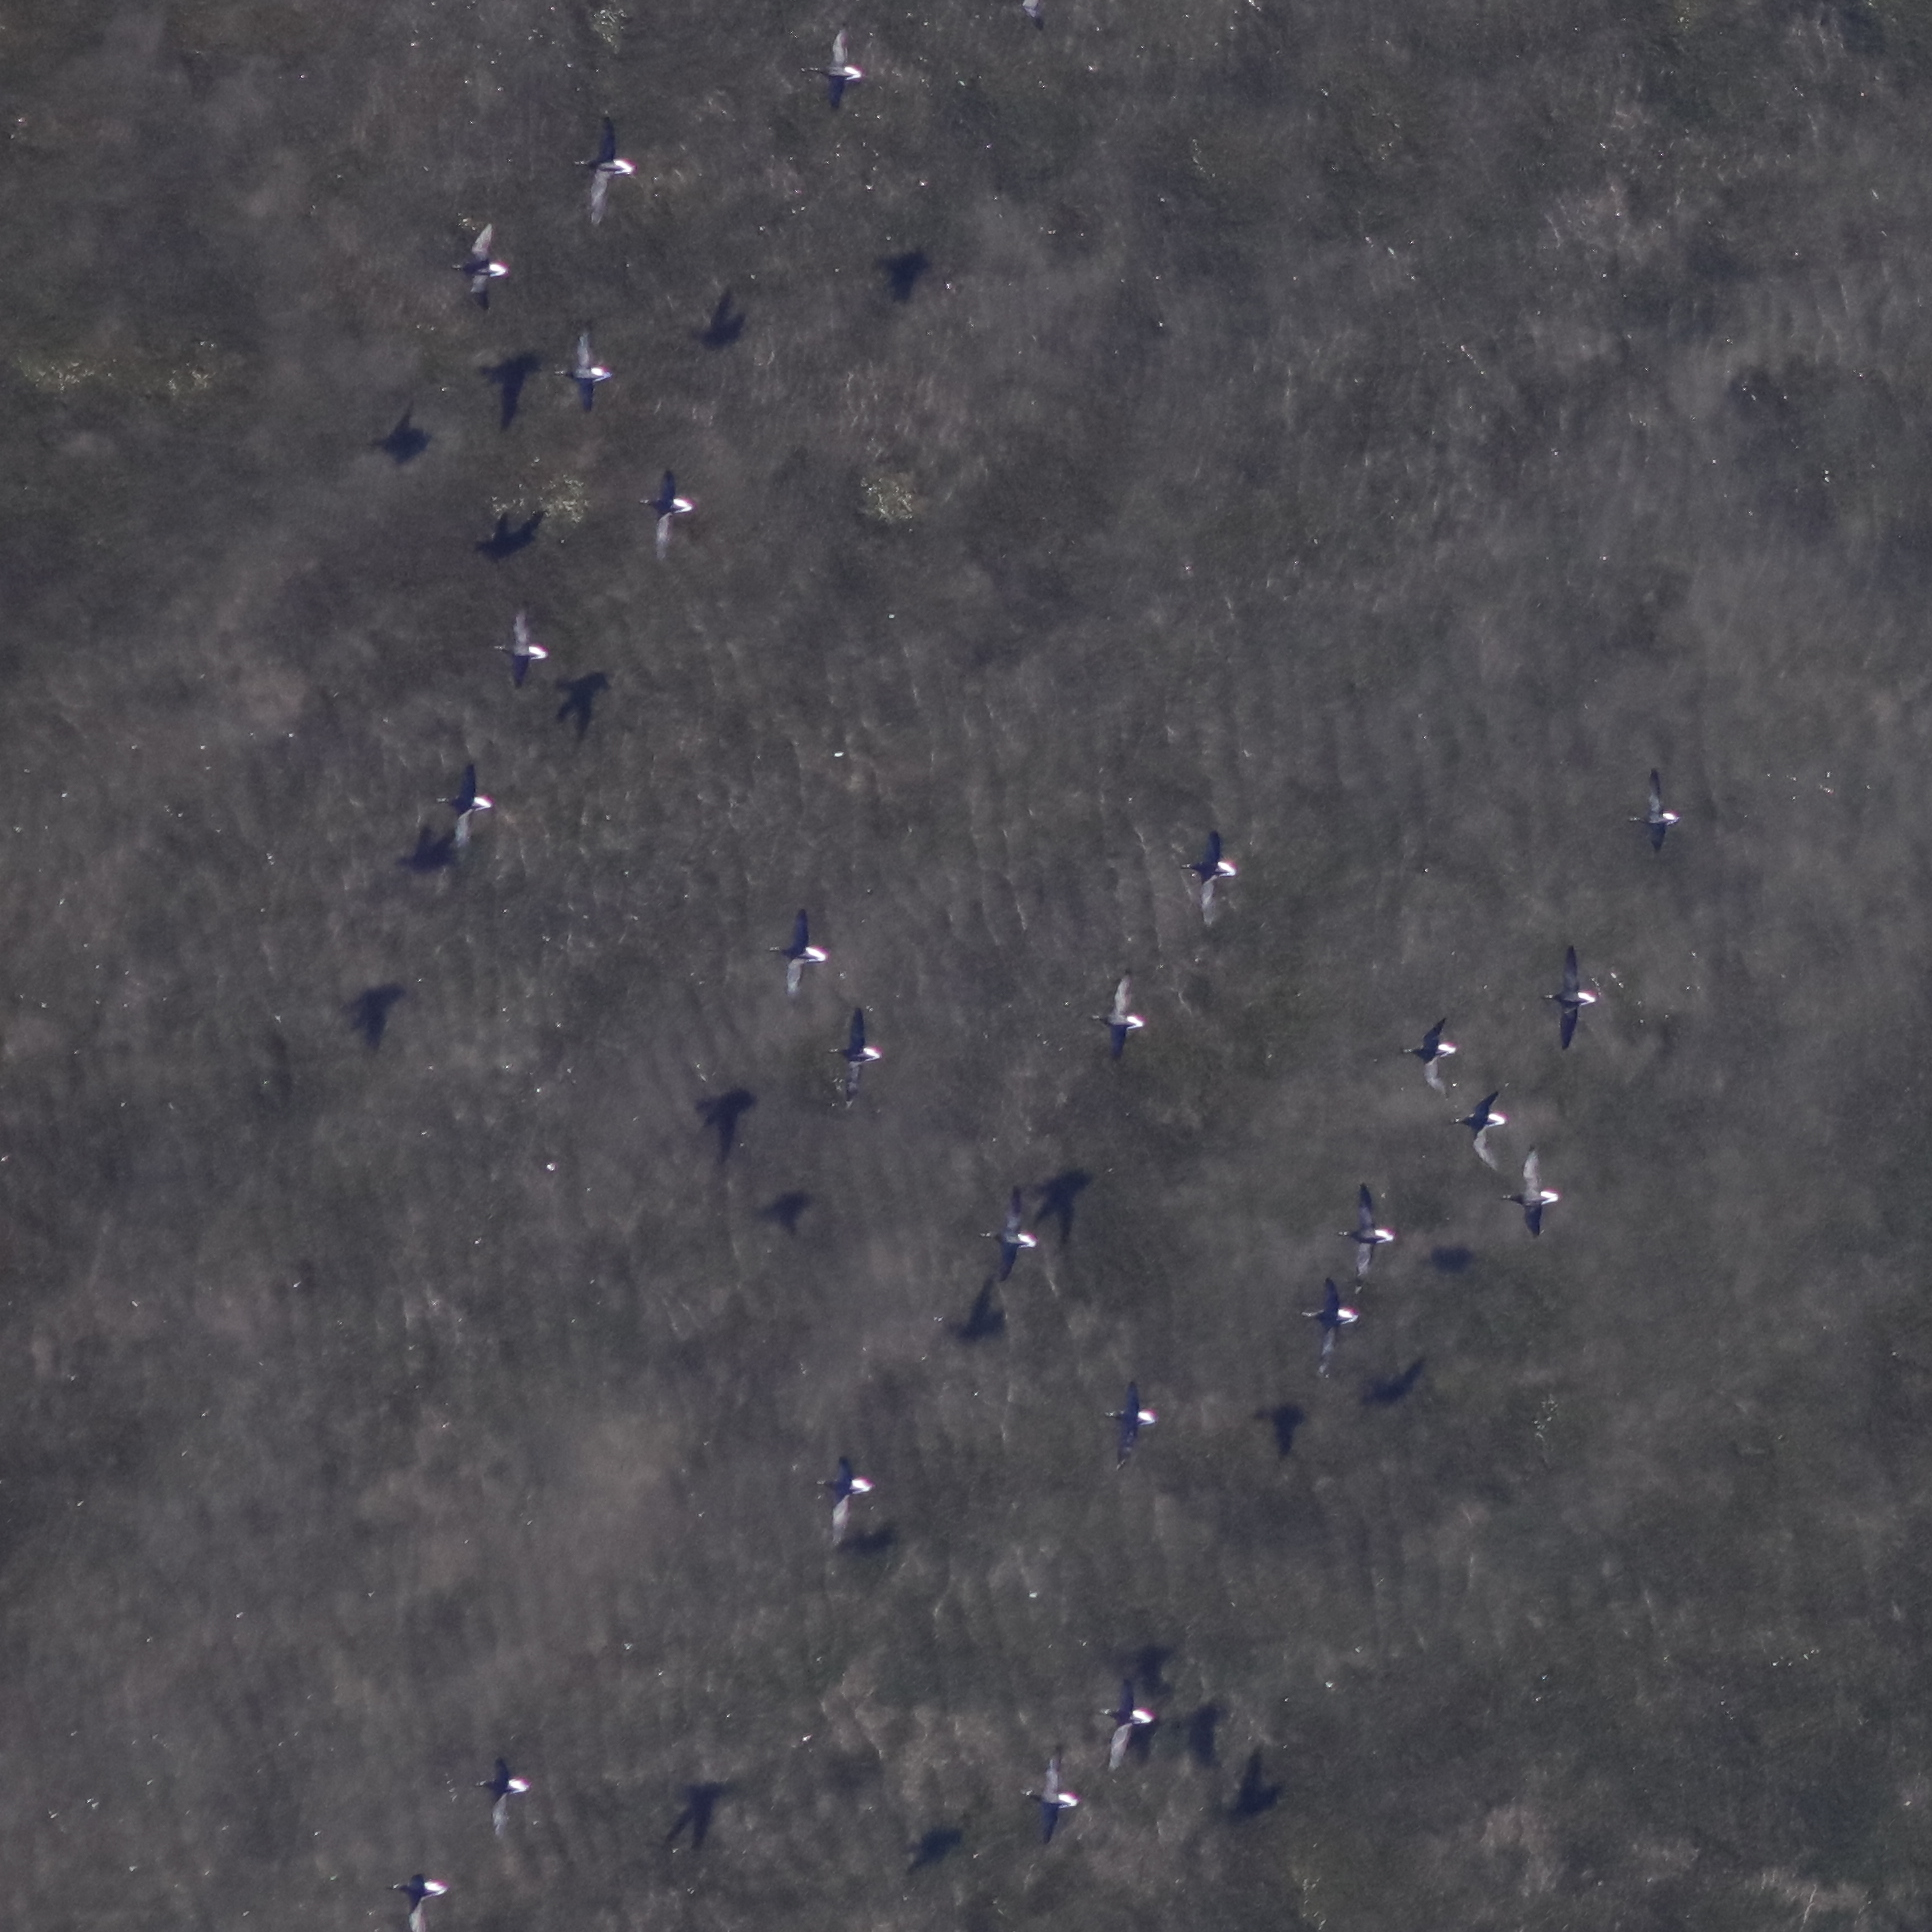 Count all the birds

25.